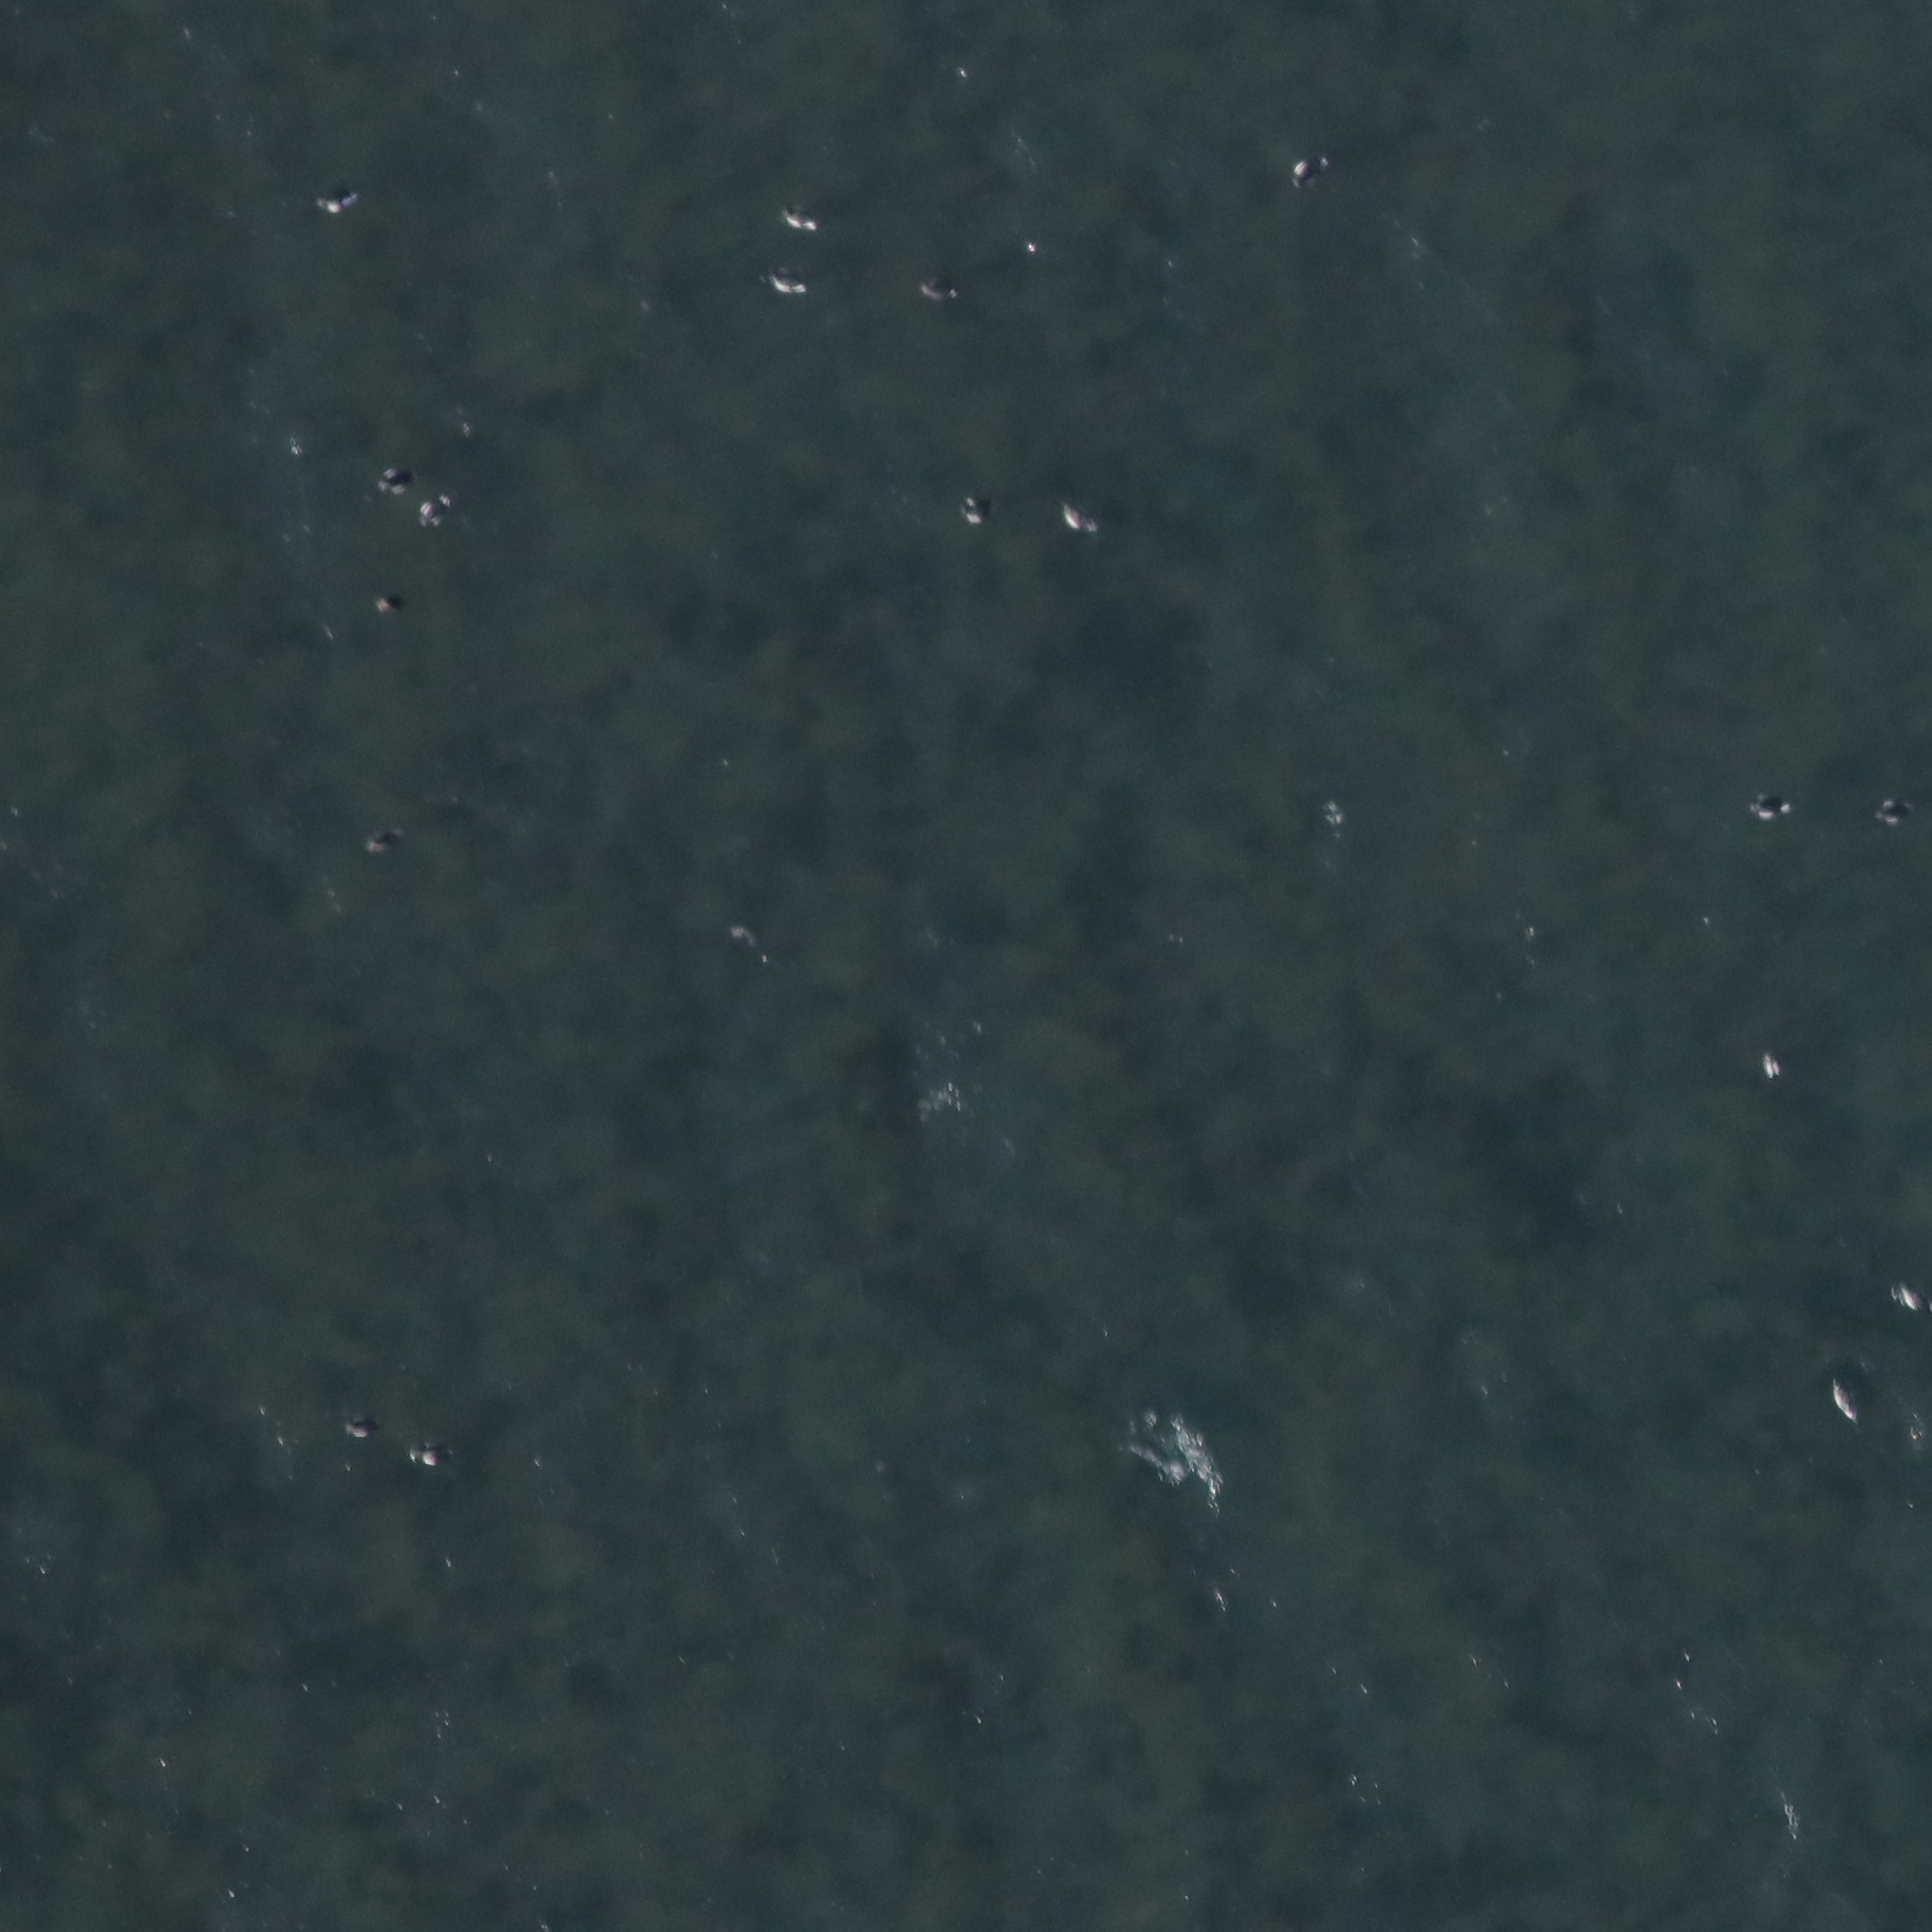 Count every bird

18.